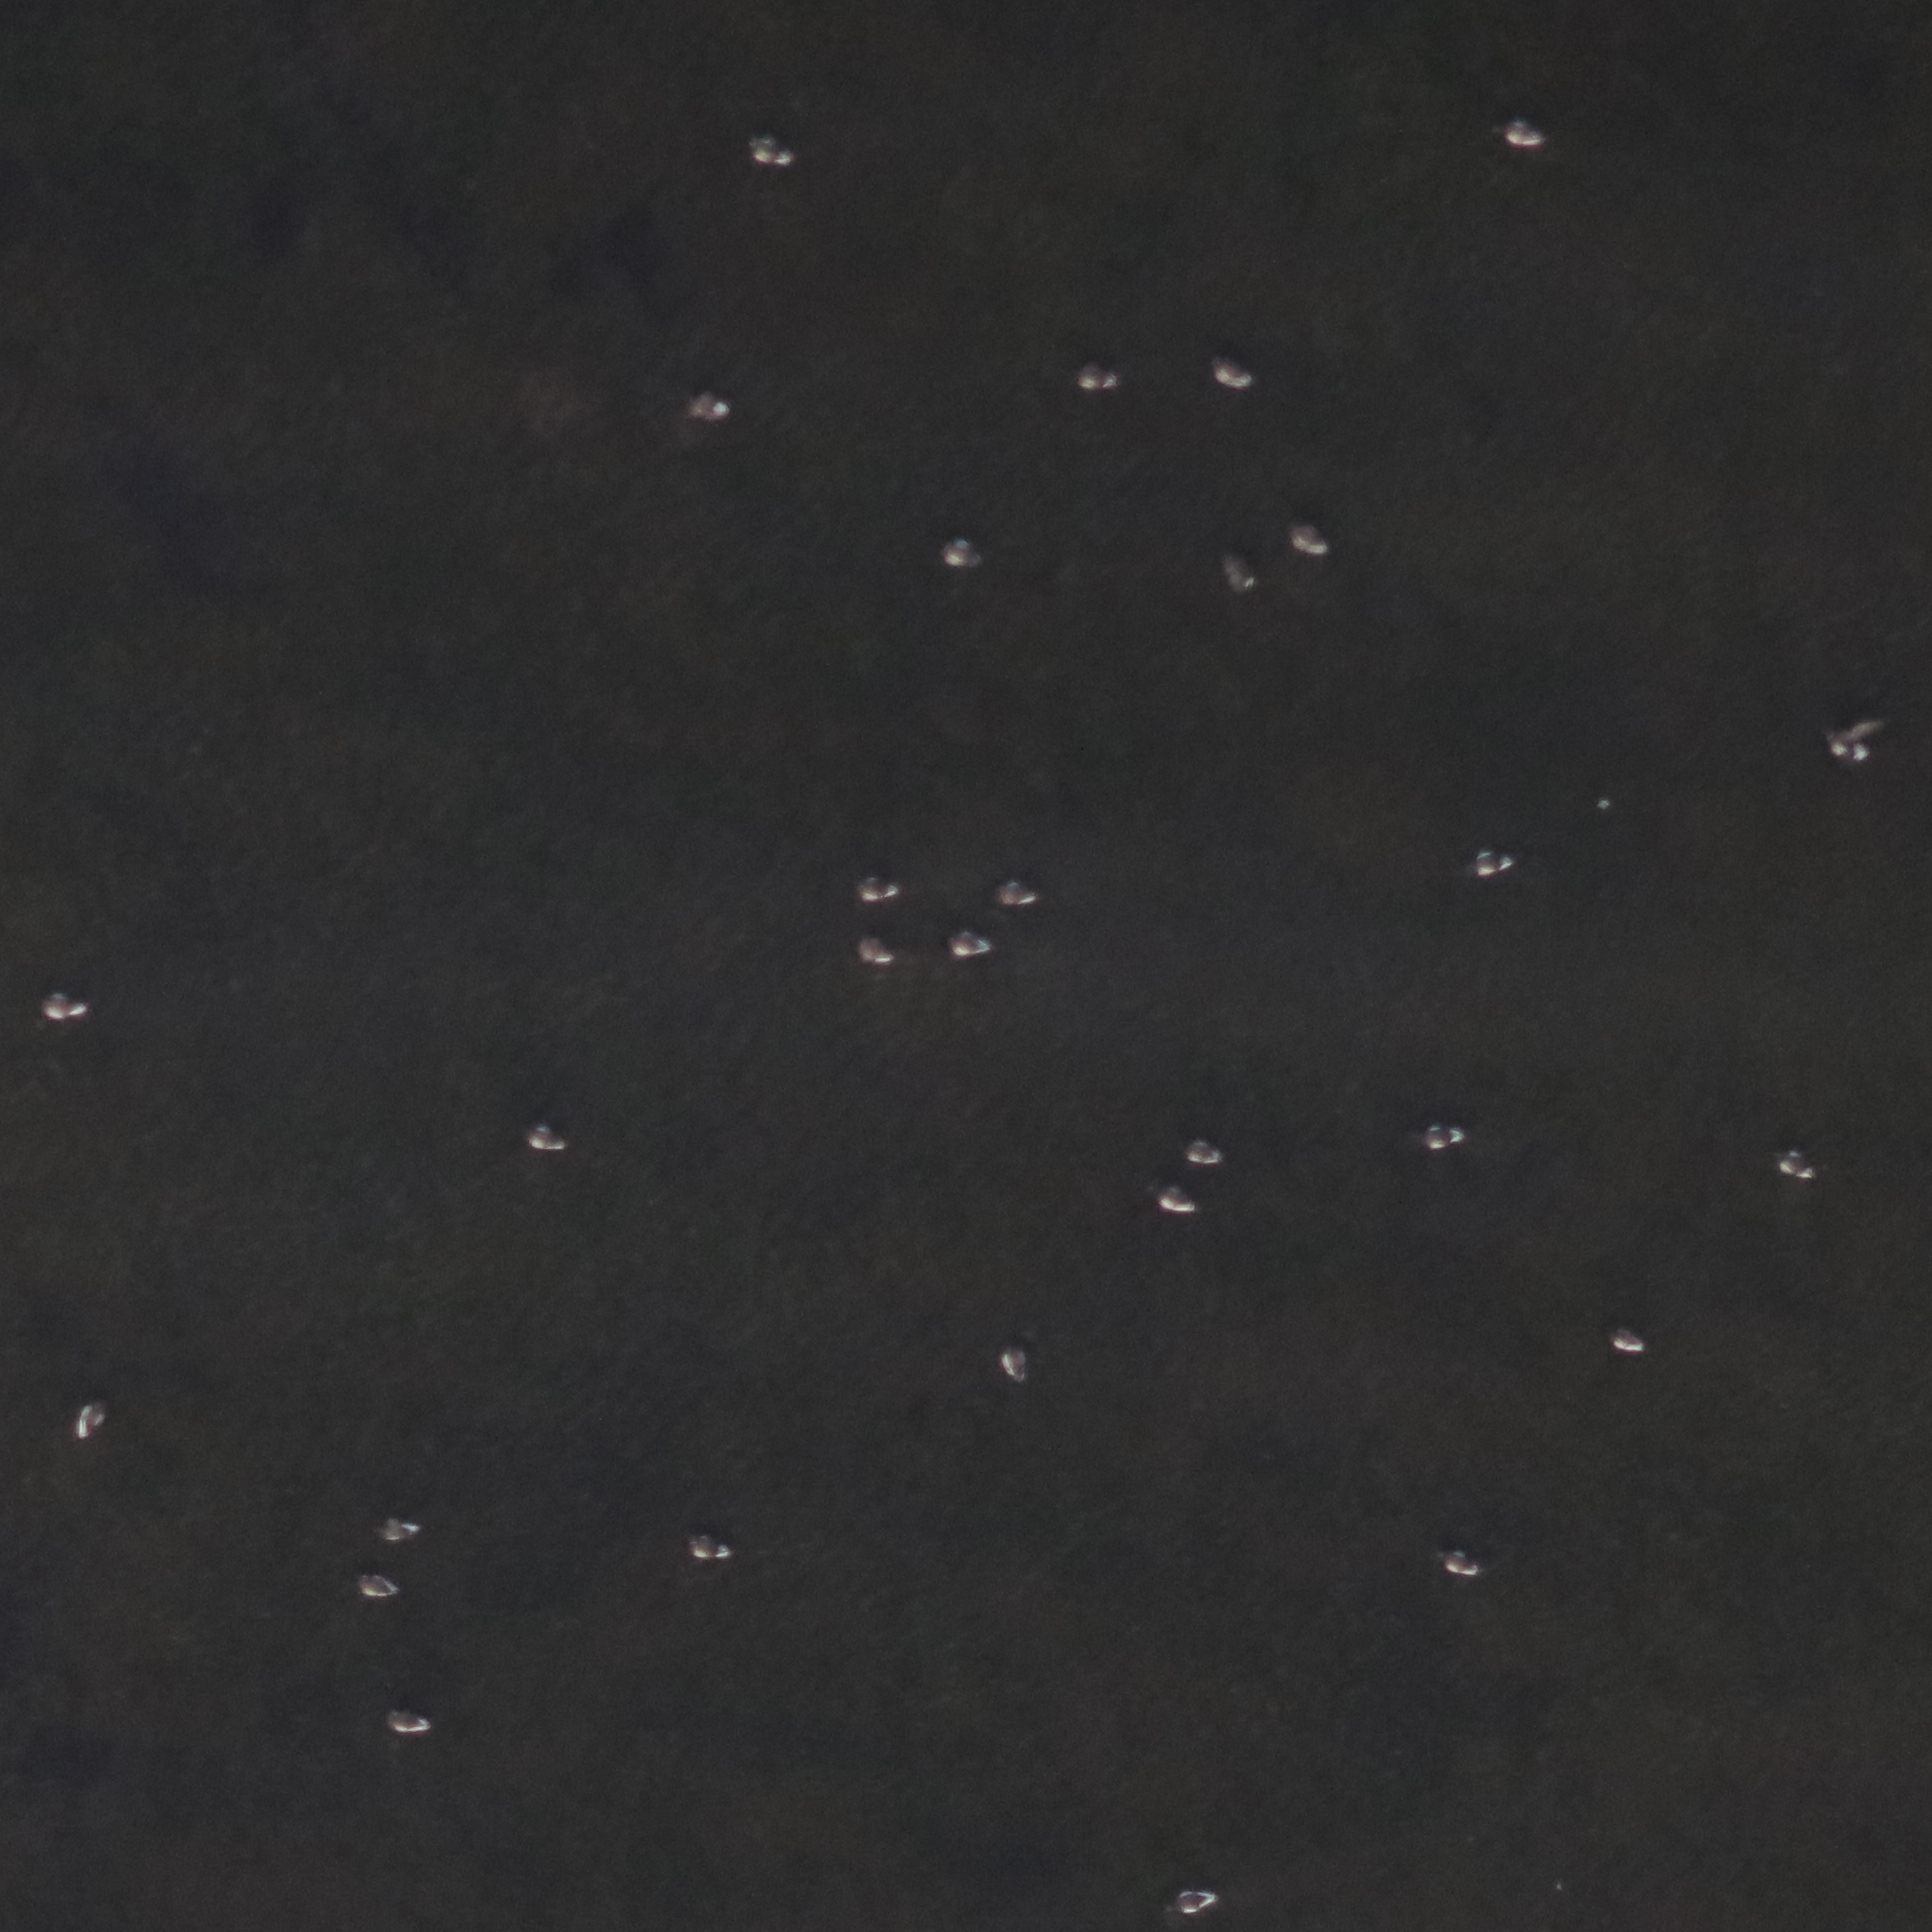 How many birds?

29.